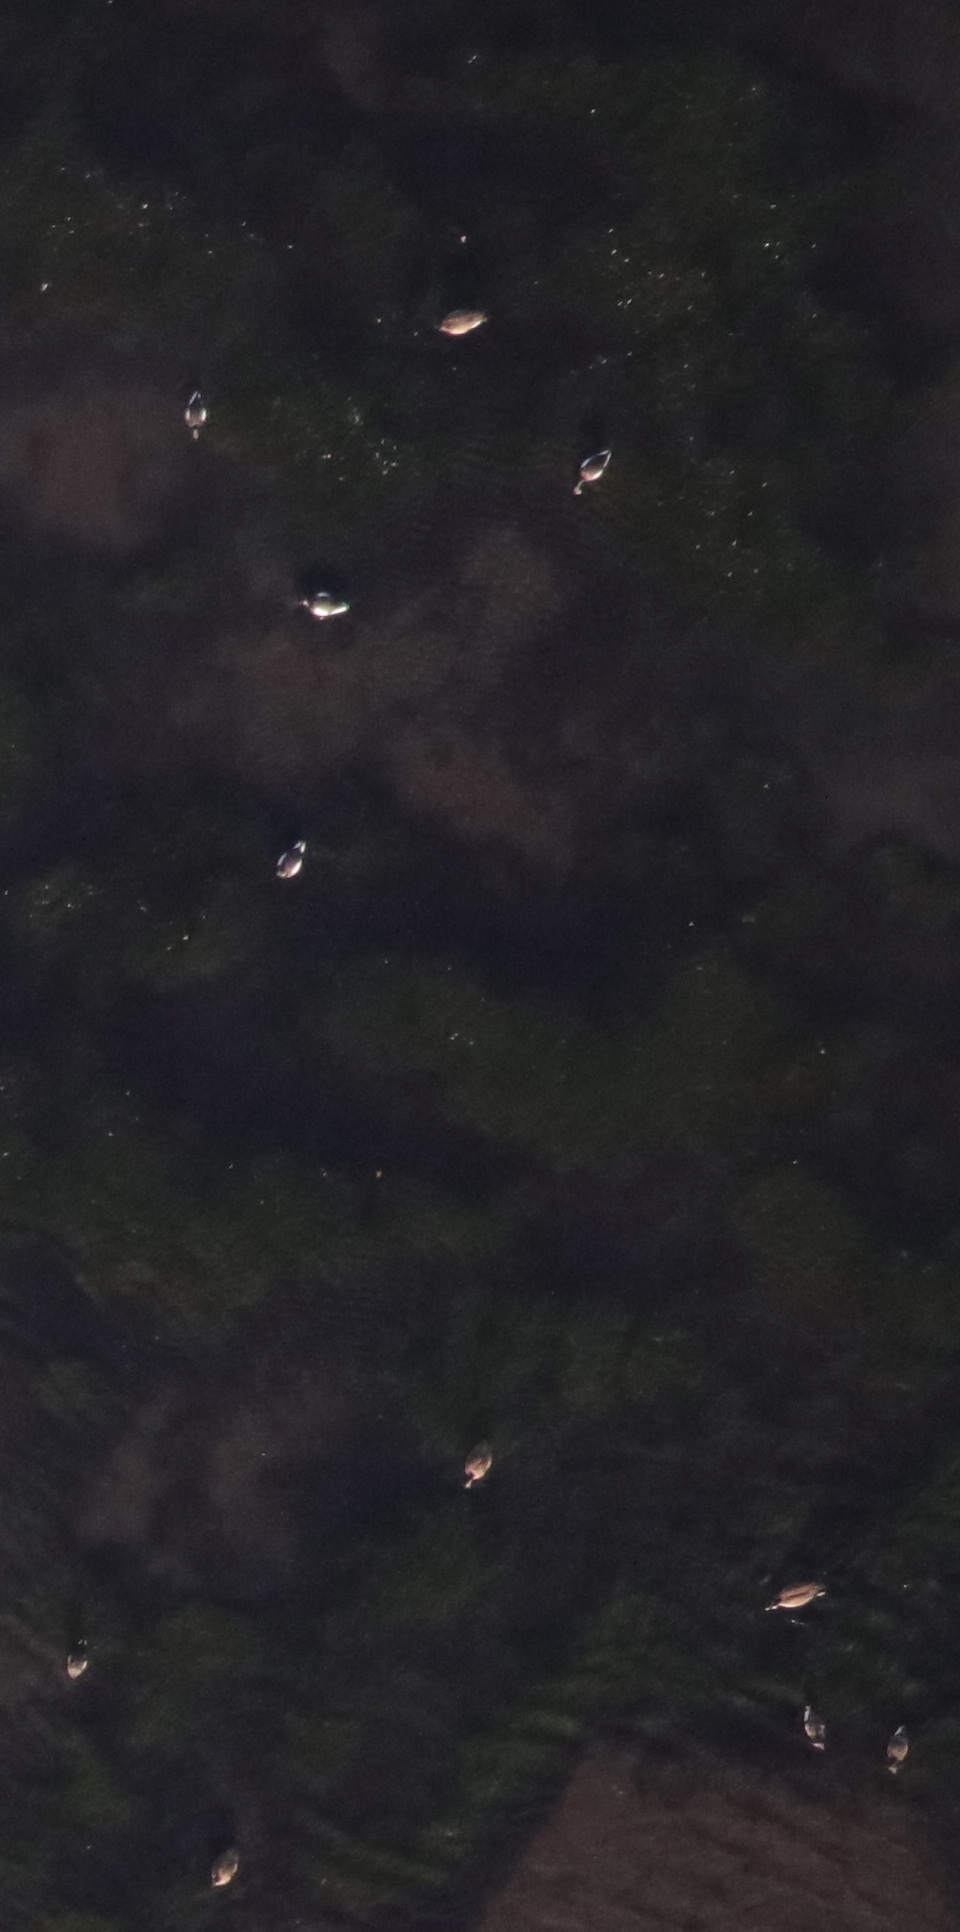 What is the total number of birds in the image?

11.